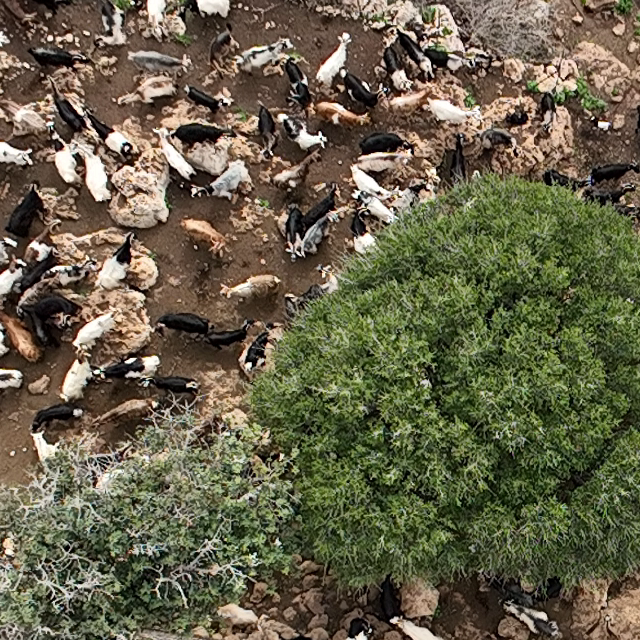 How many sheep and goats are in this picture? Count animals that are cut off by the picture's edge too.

89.